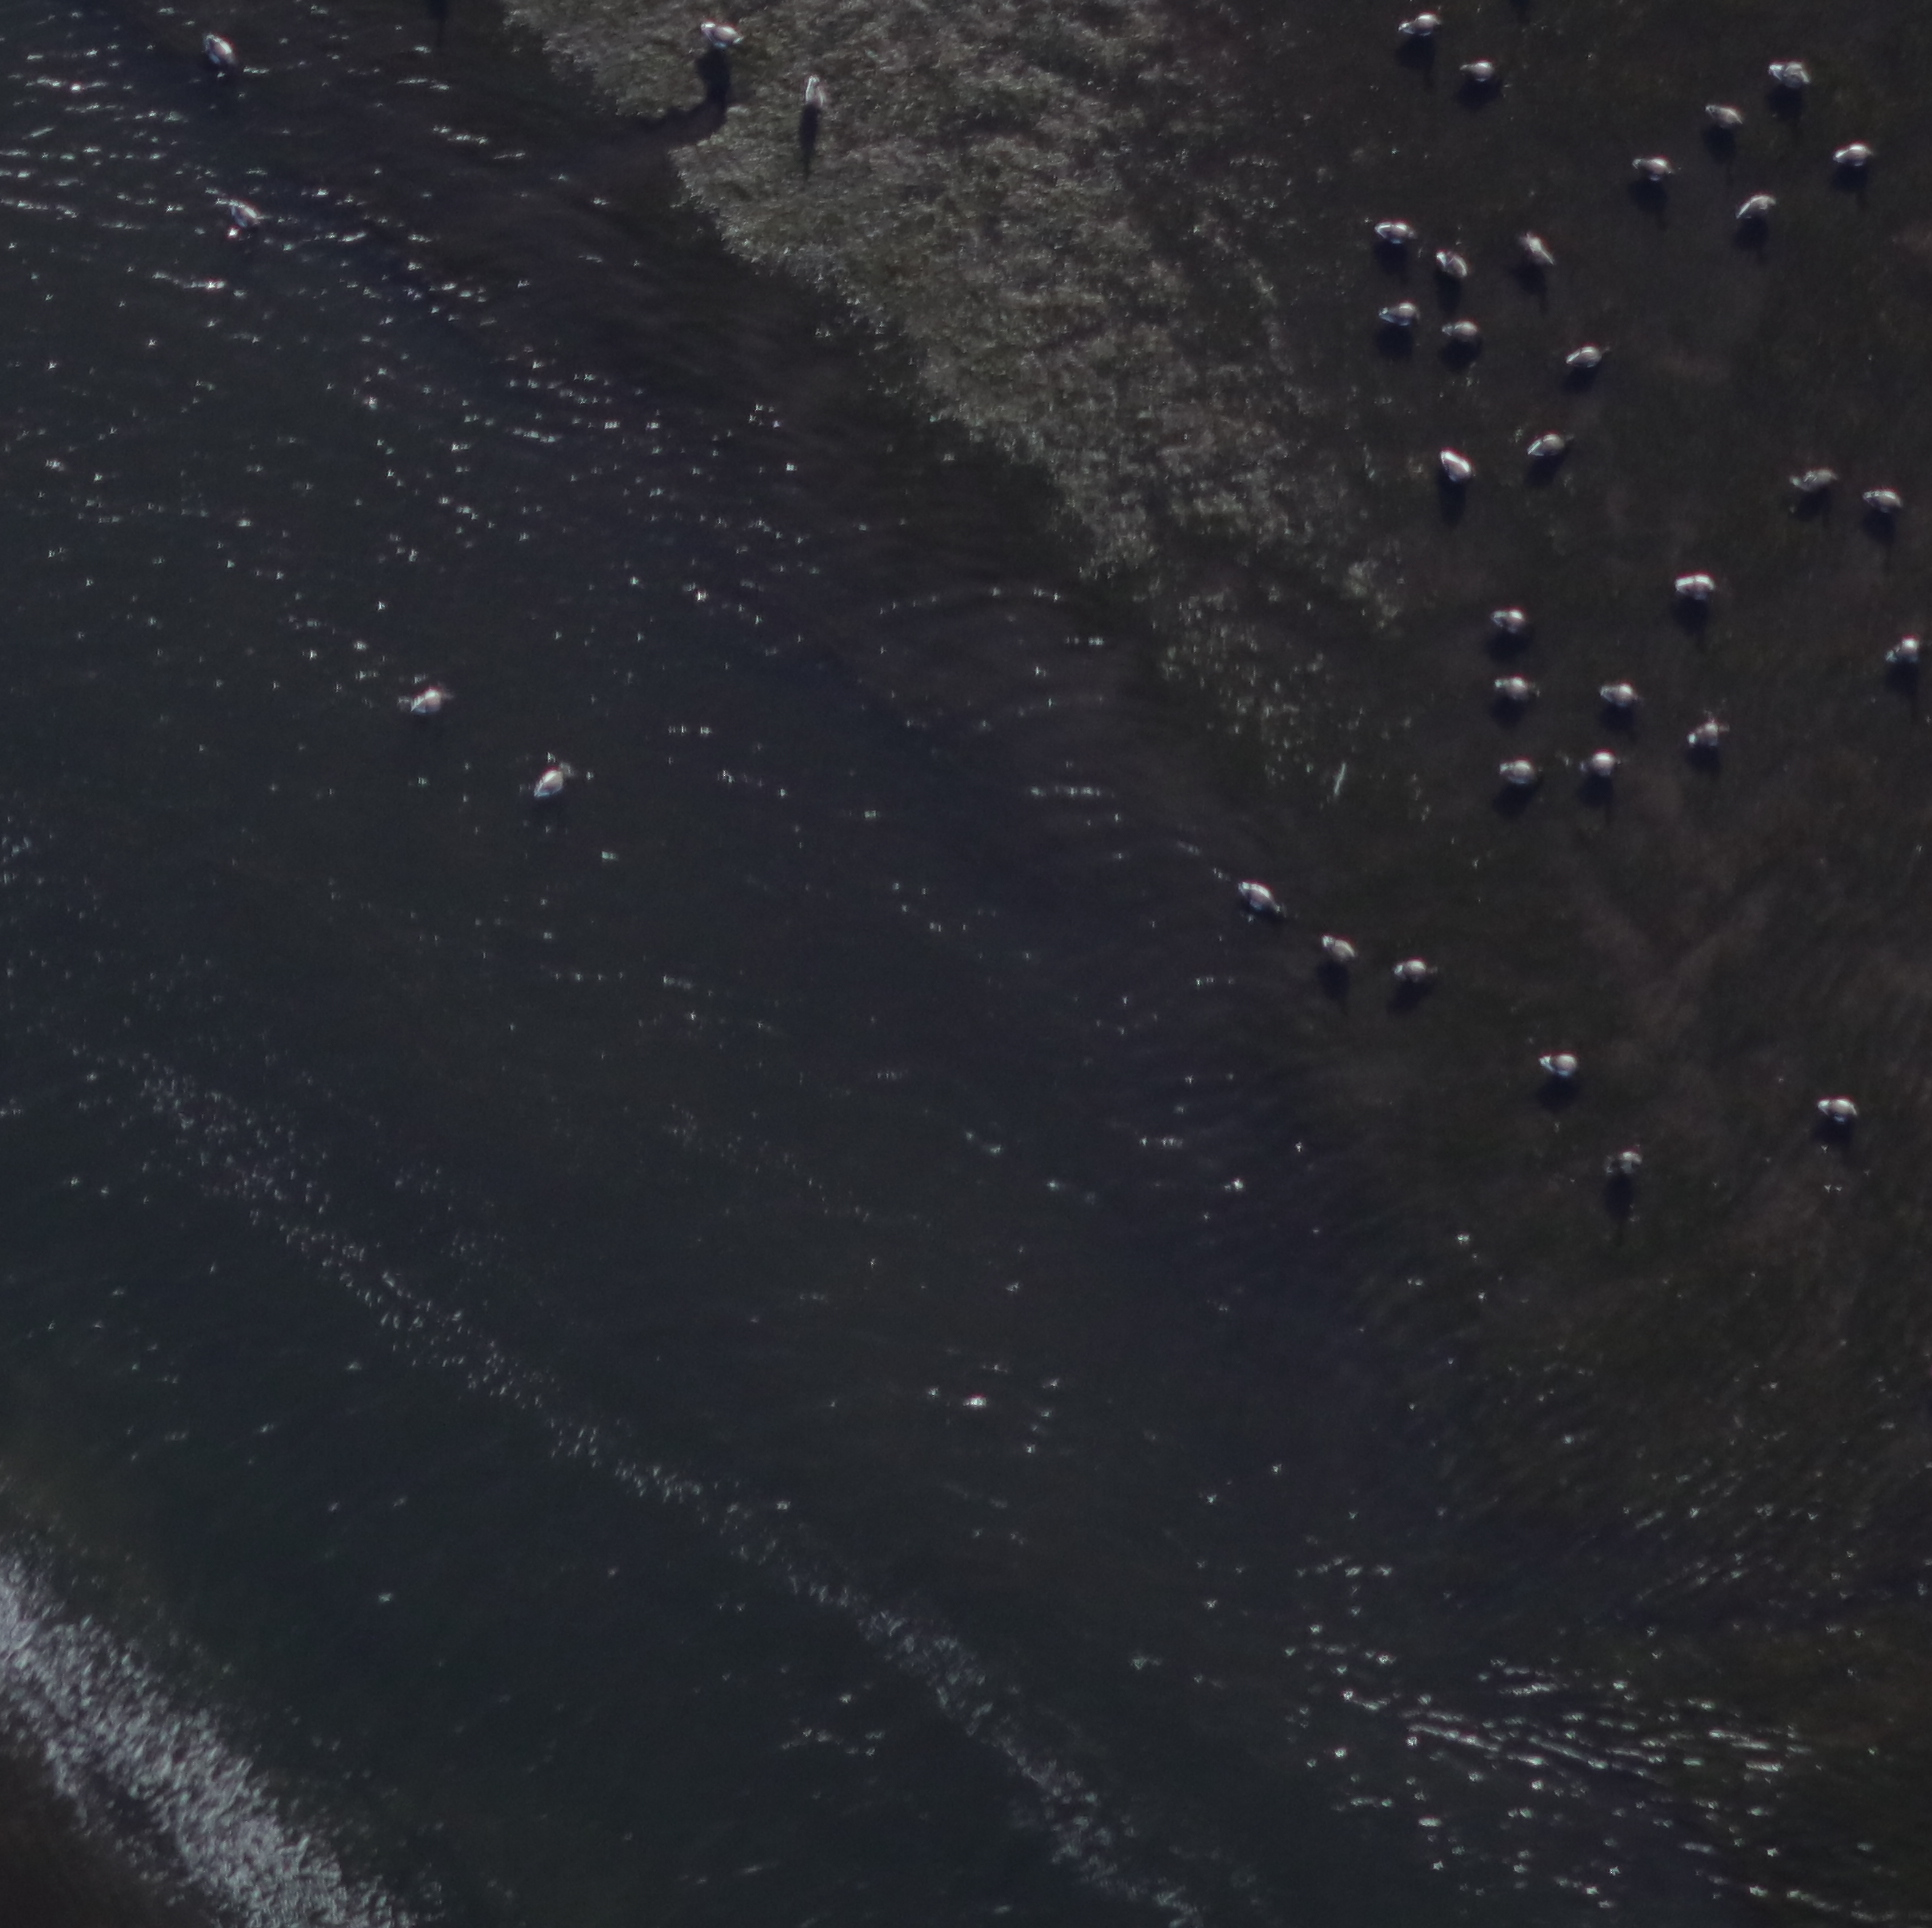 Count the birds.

37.